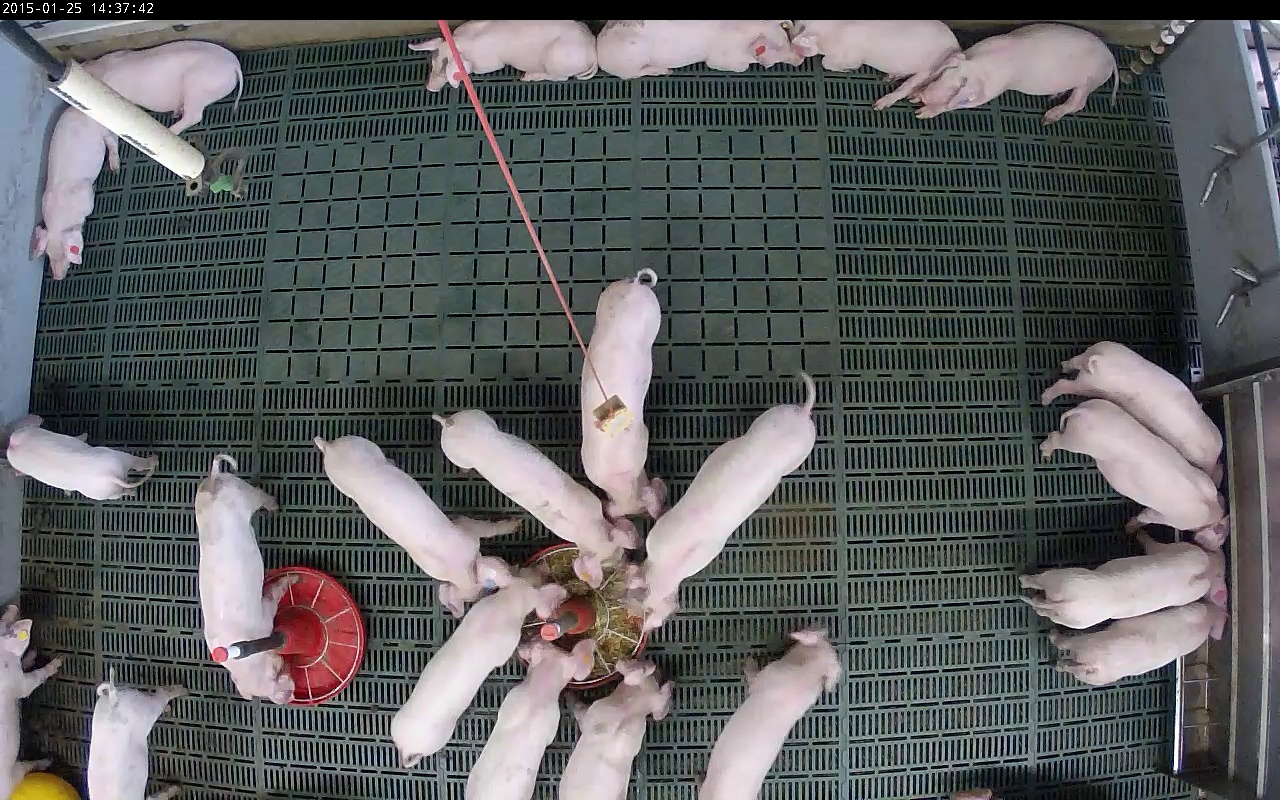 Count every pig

22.